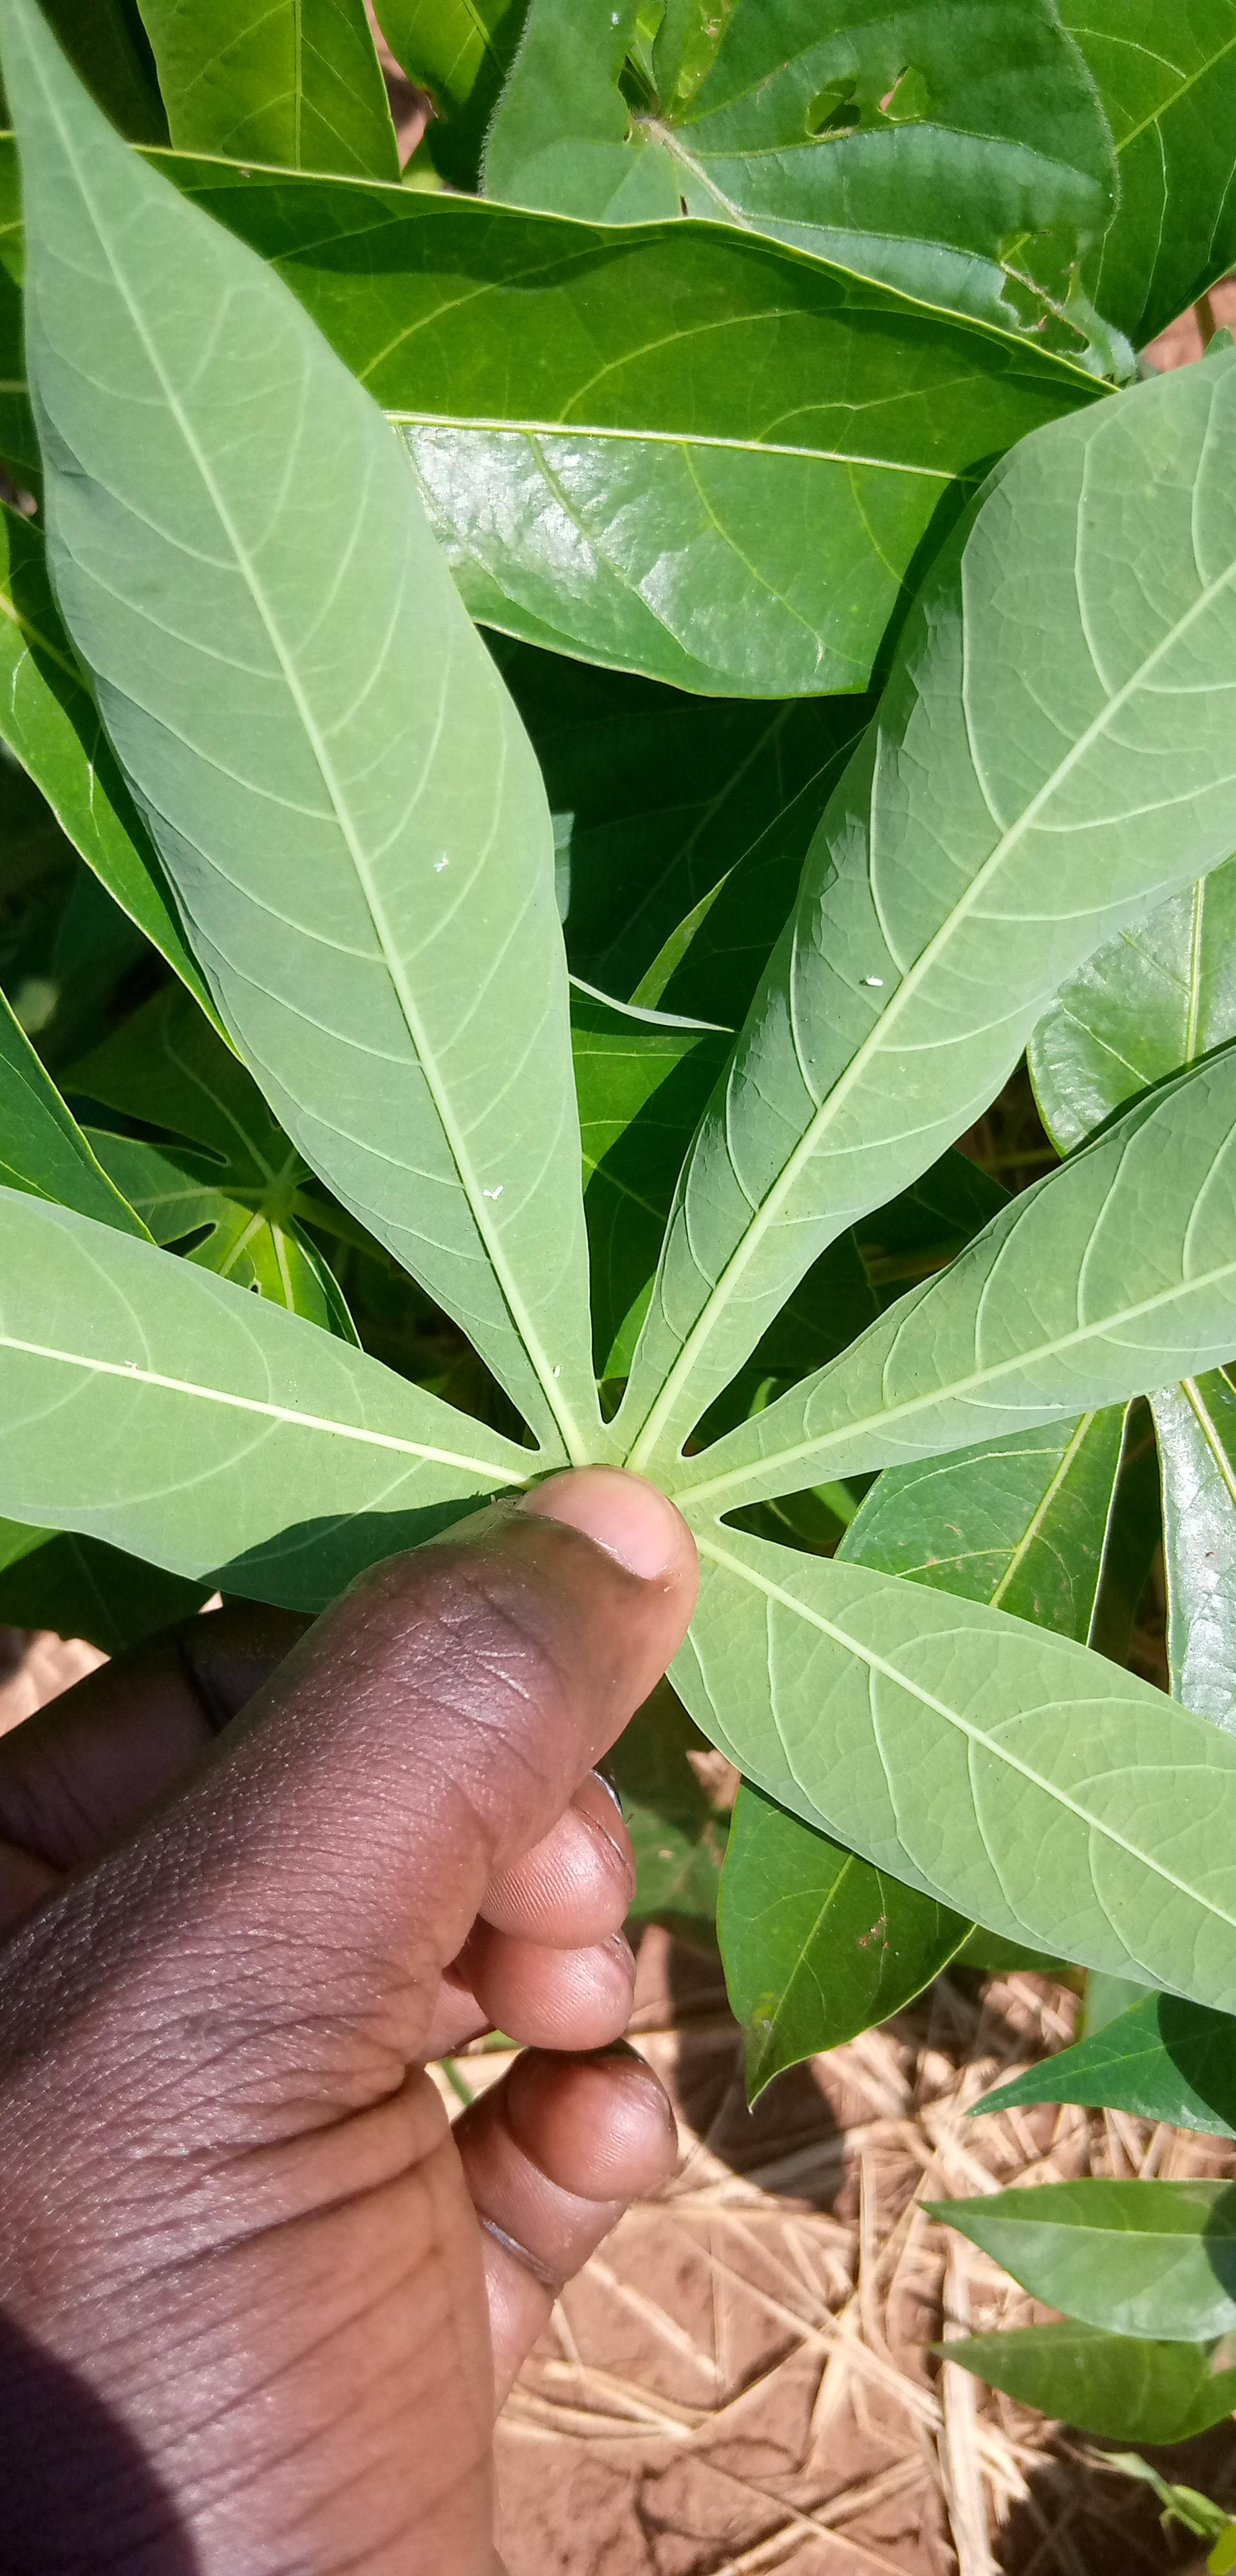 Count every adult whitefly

5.